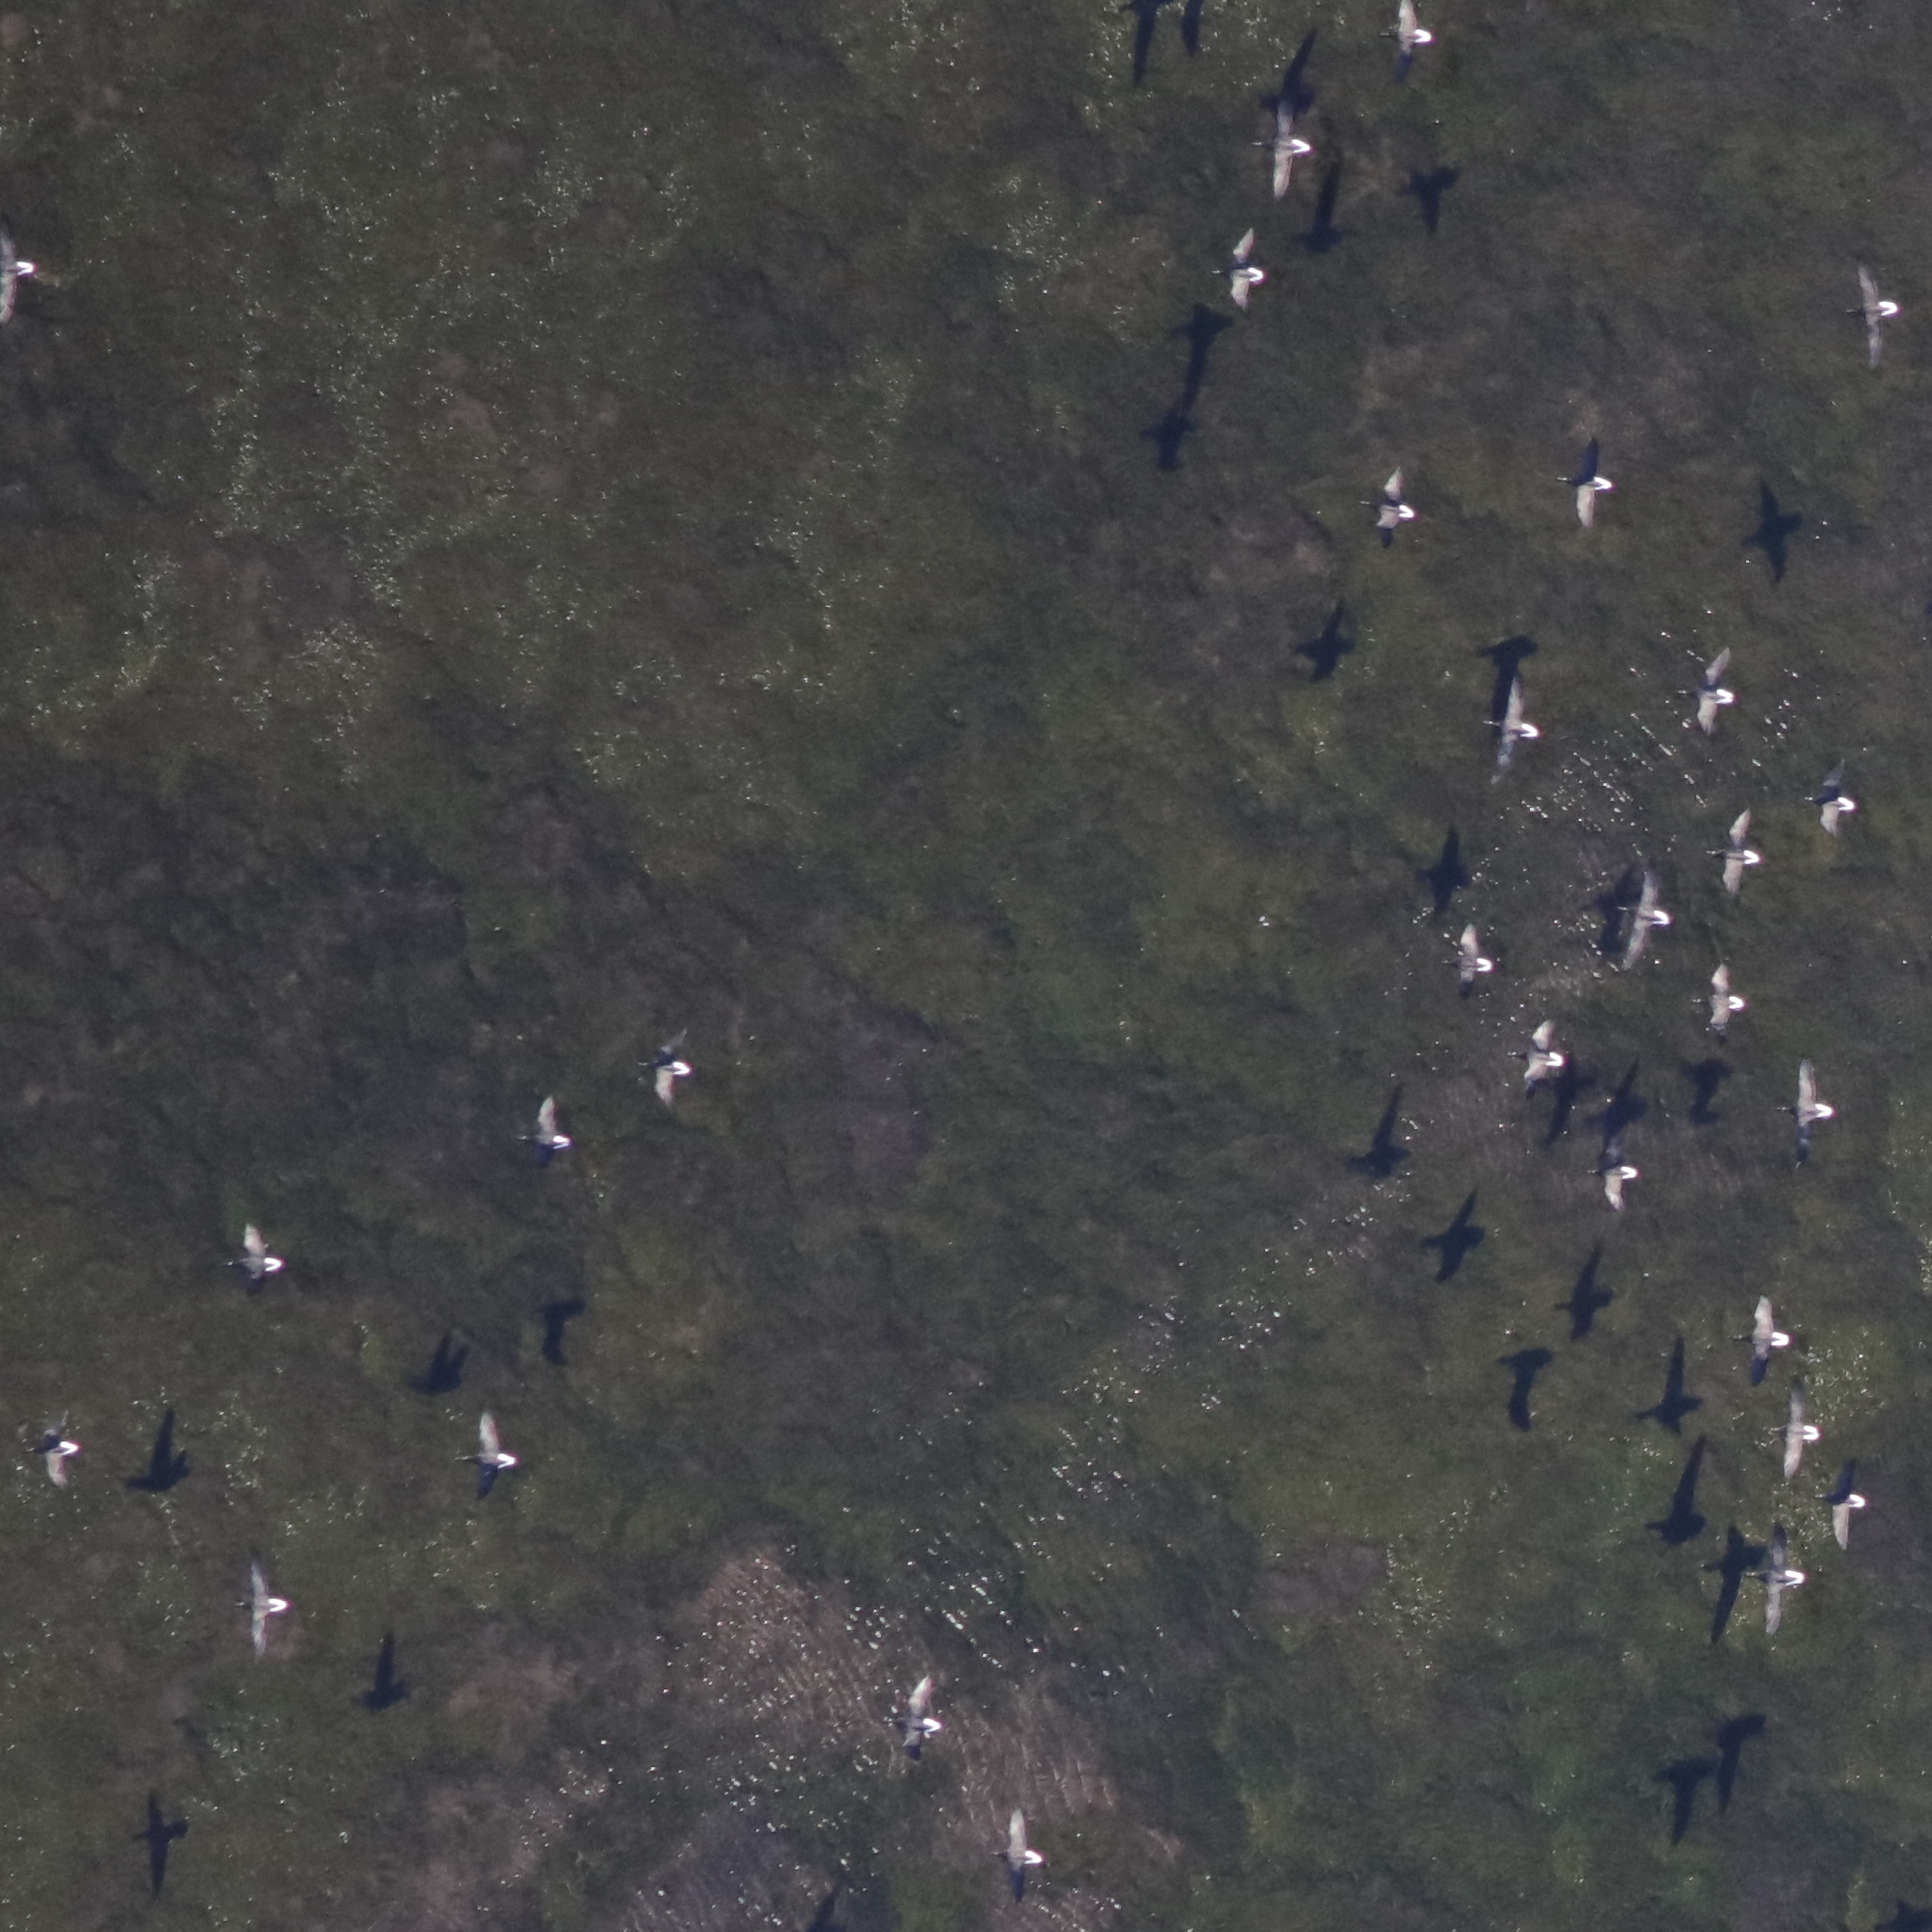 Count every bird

29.